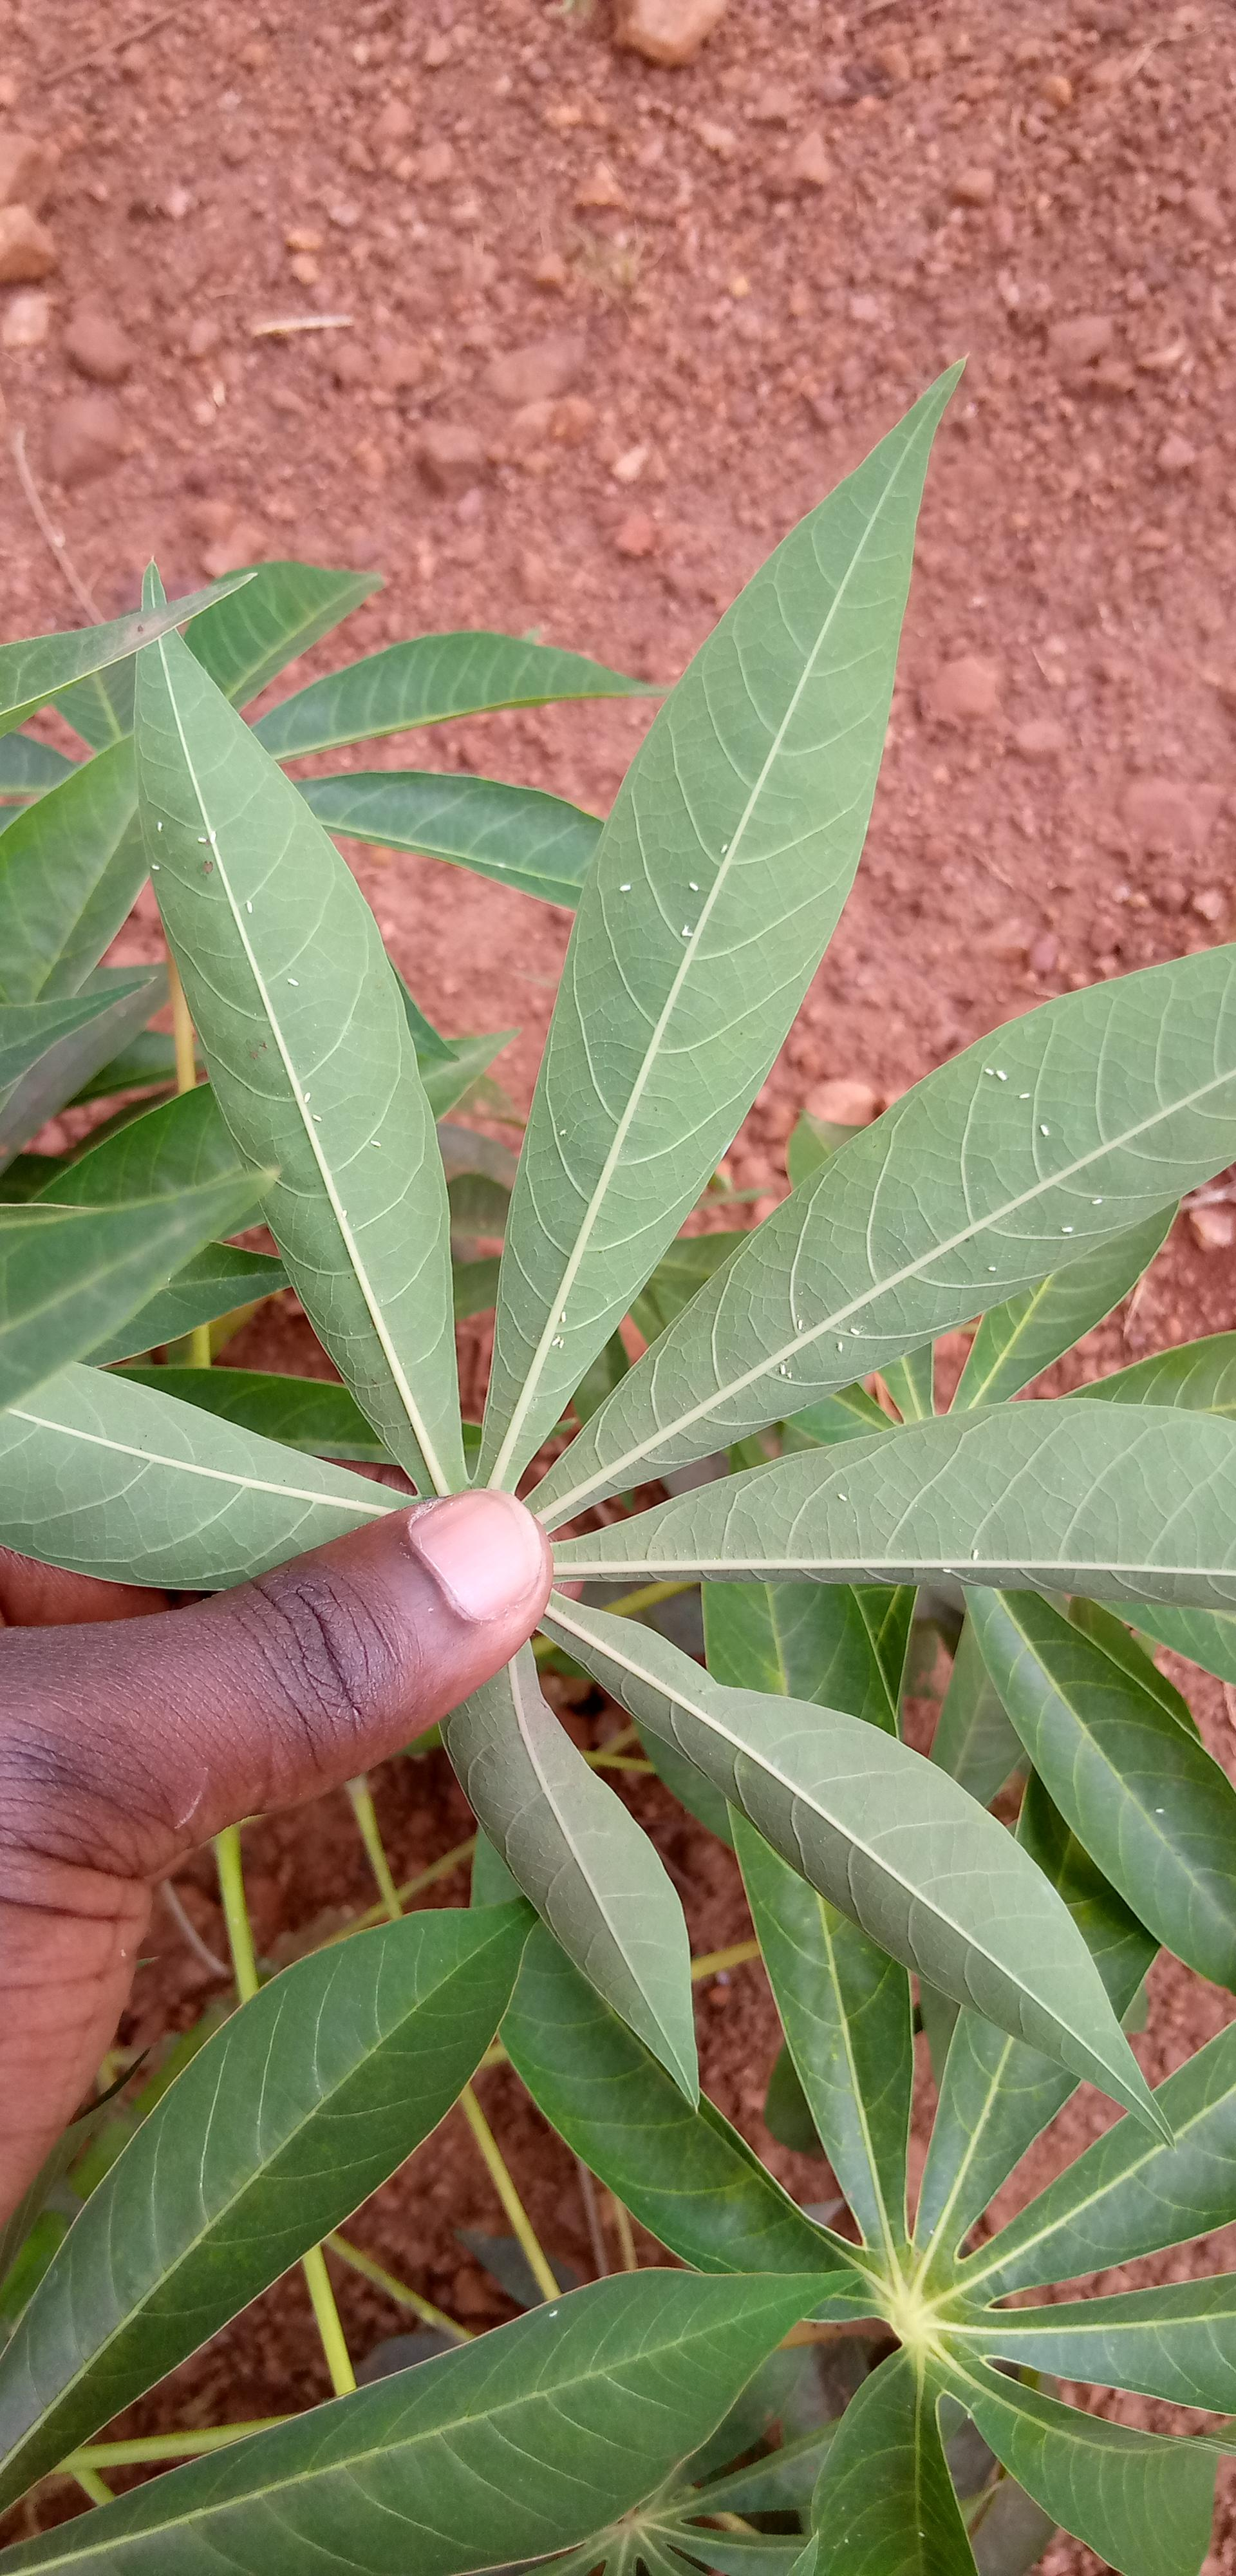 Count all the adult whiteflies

29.